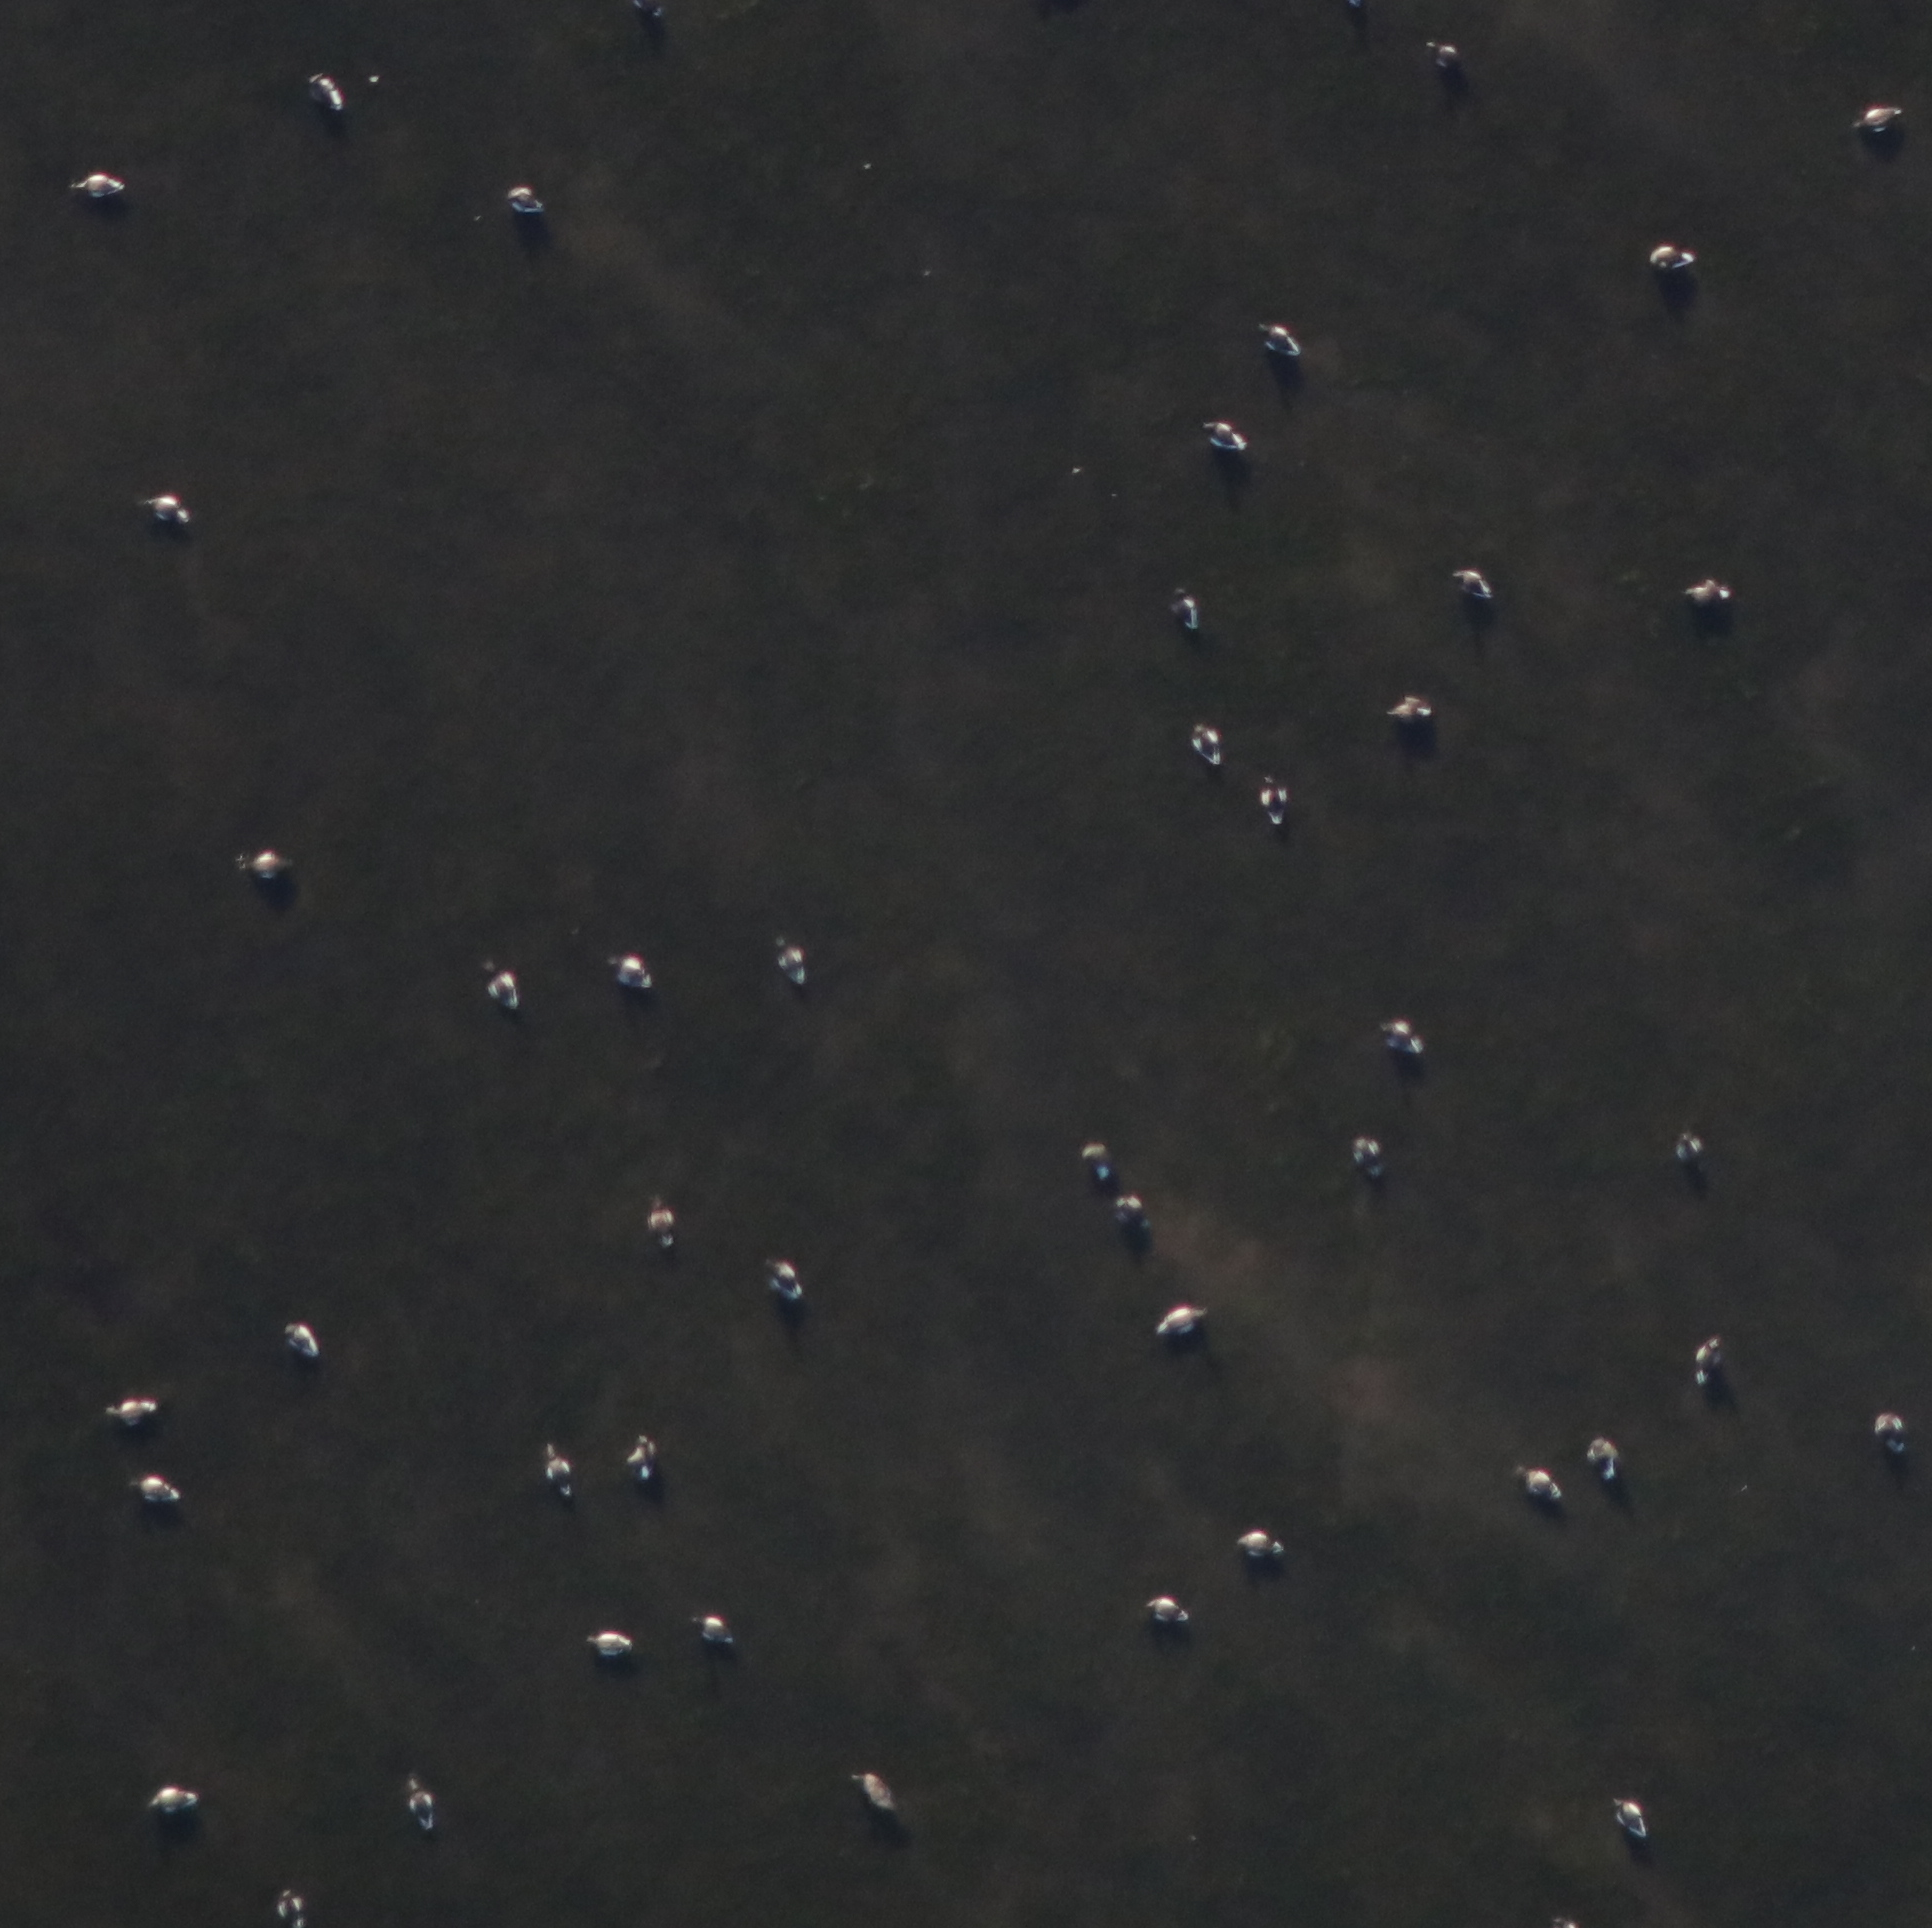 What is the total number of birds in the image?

45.